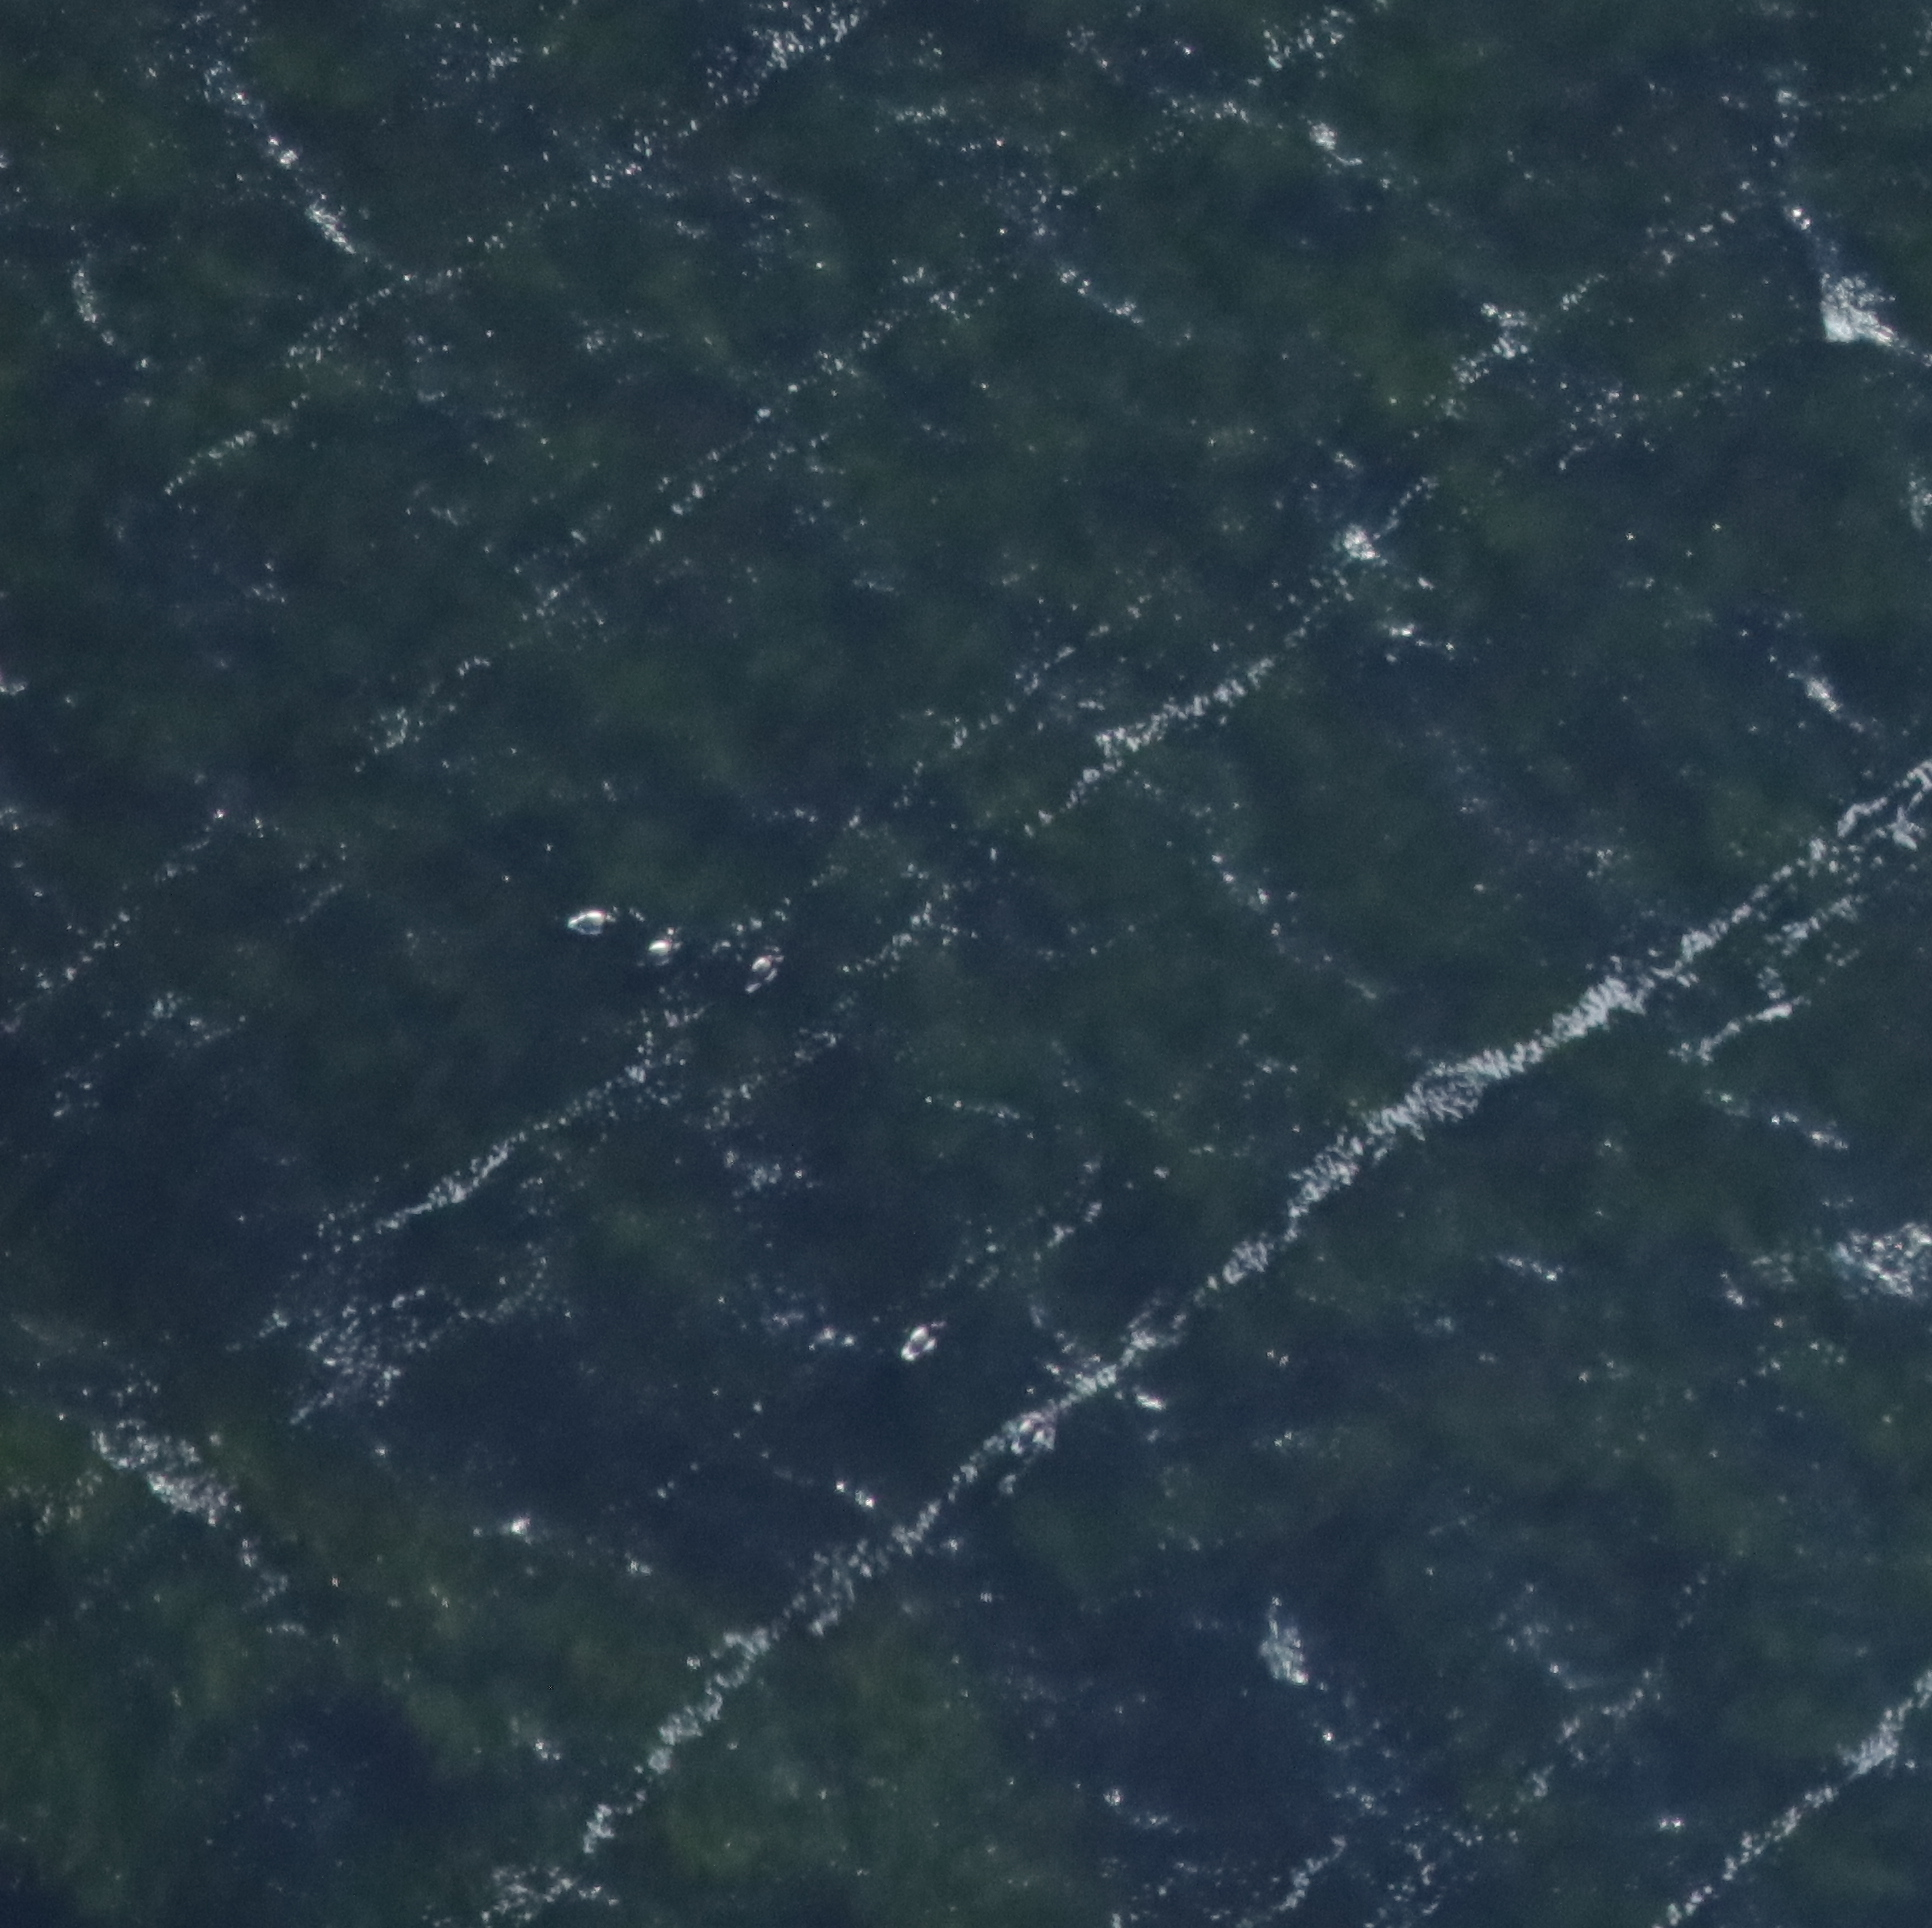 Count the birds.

4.